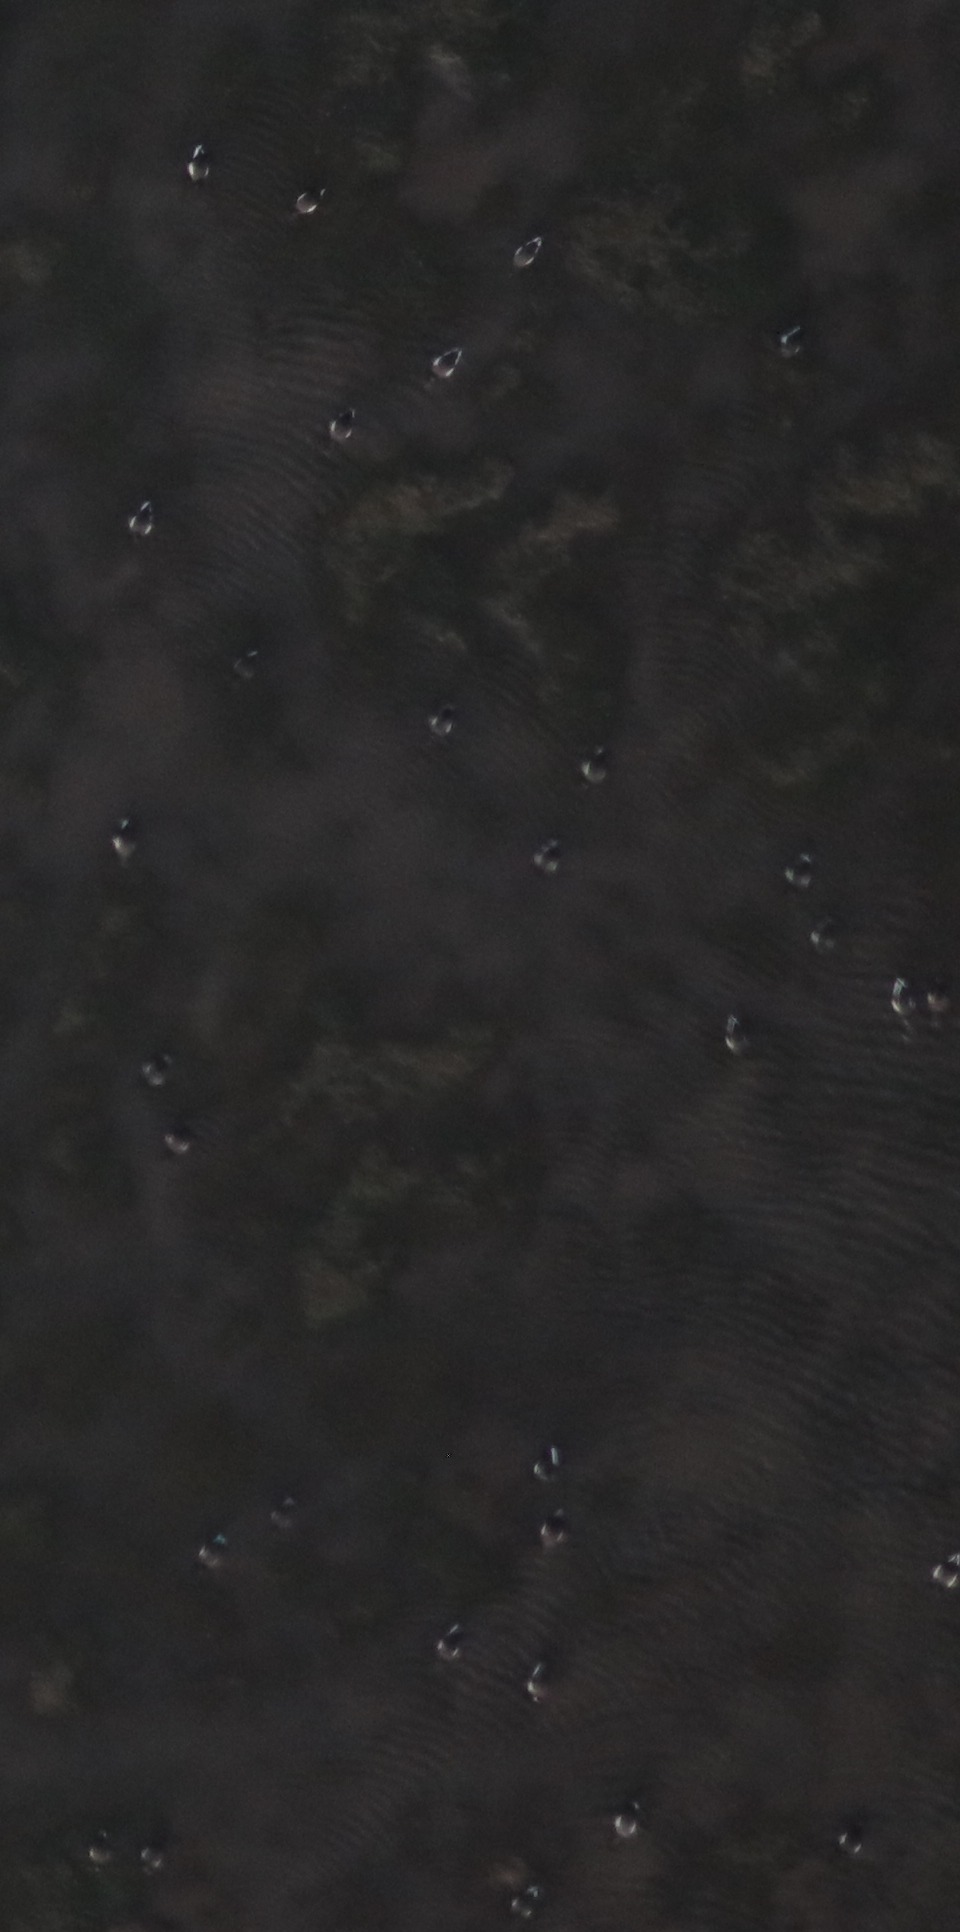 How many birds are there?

31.